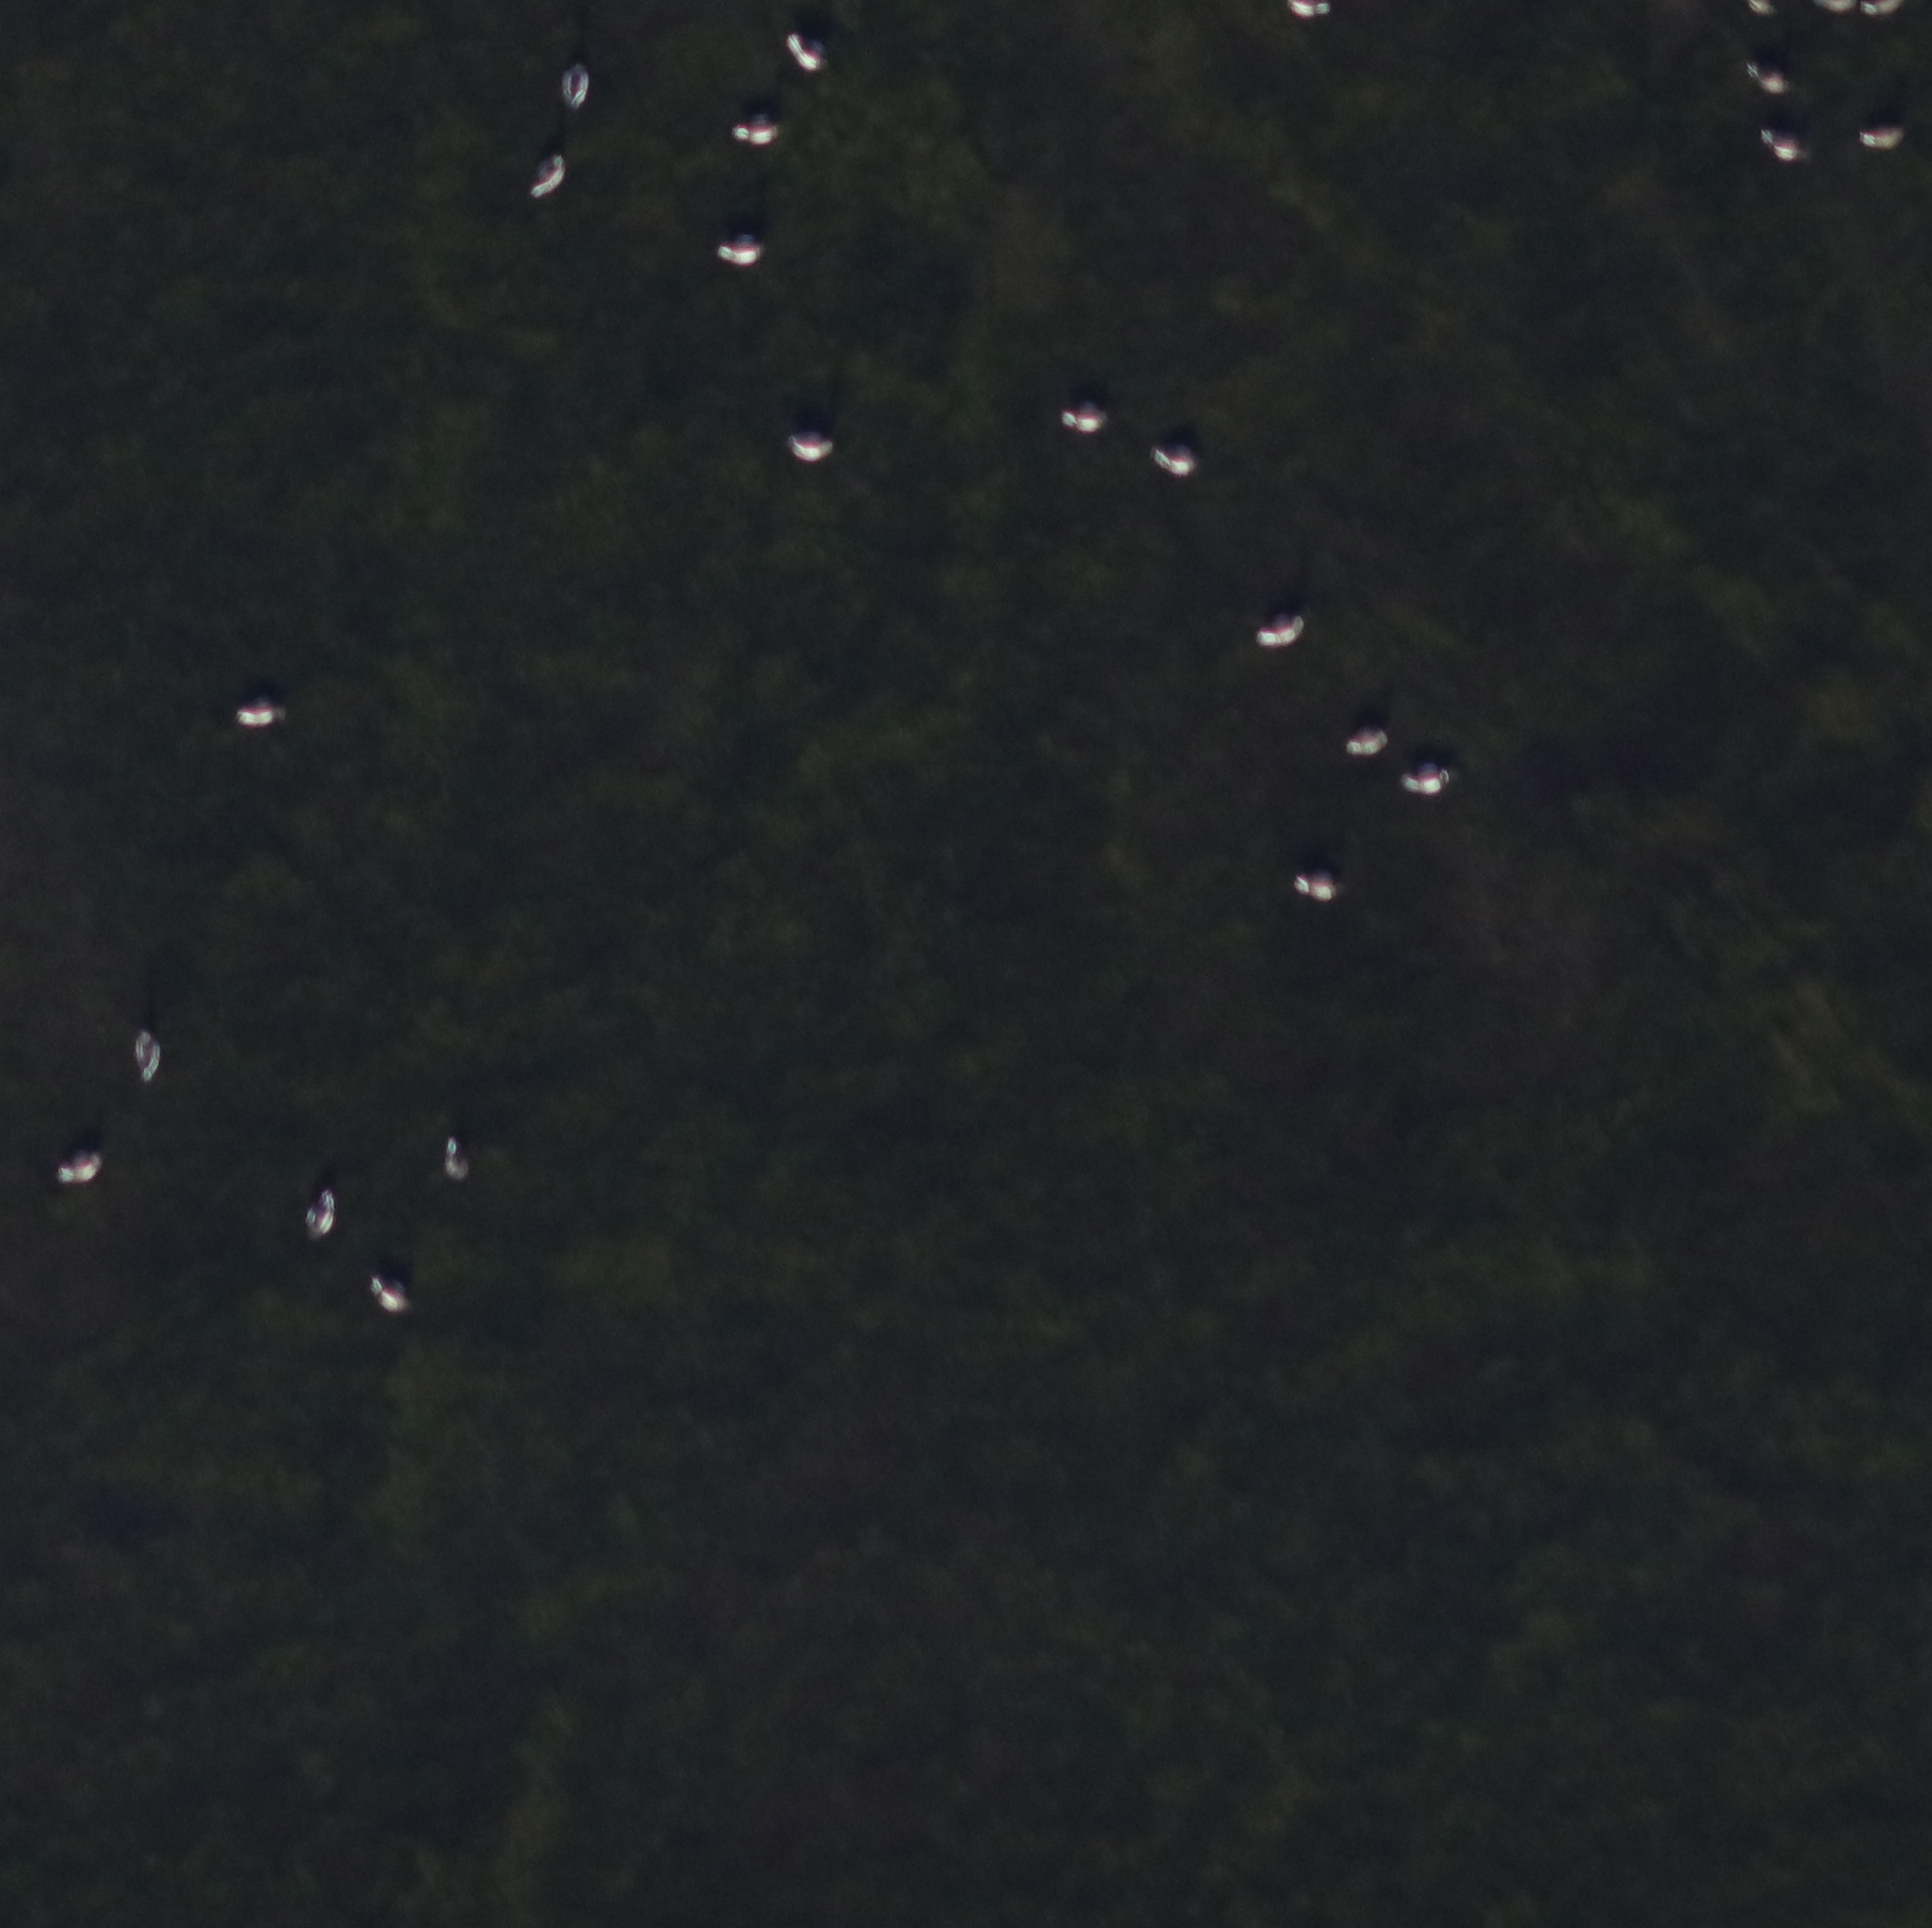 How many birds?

22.